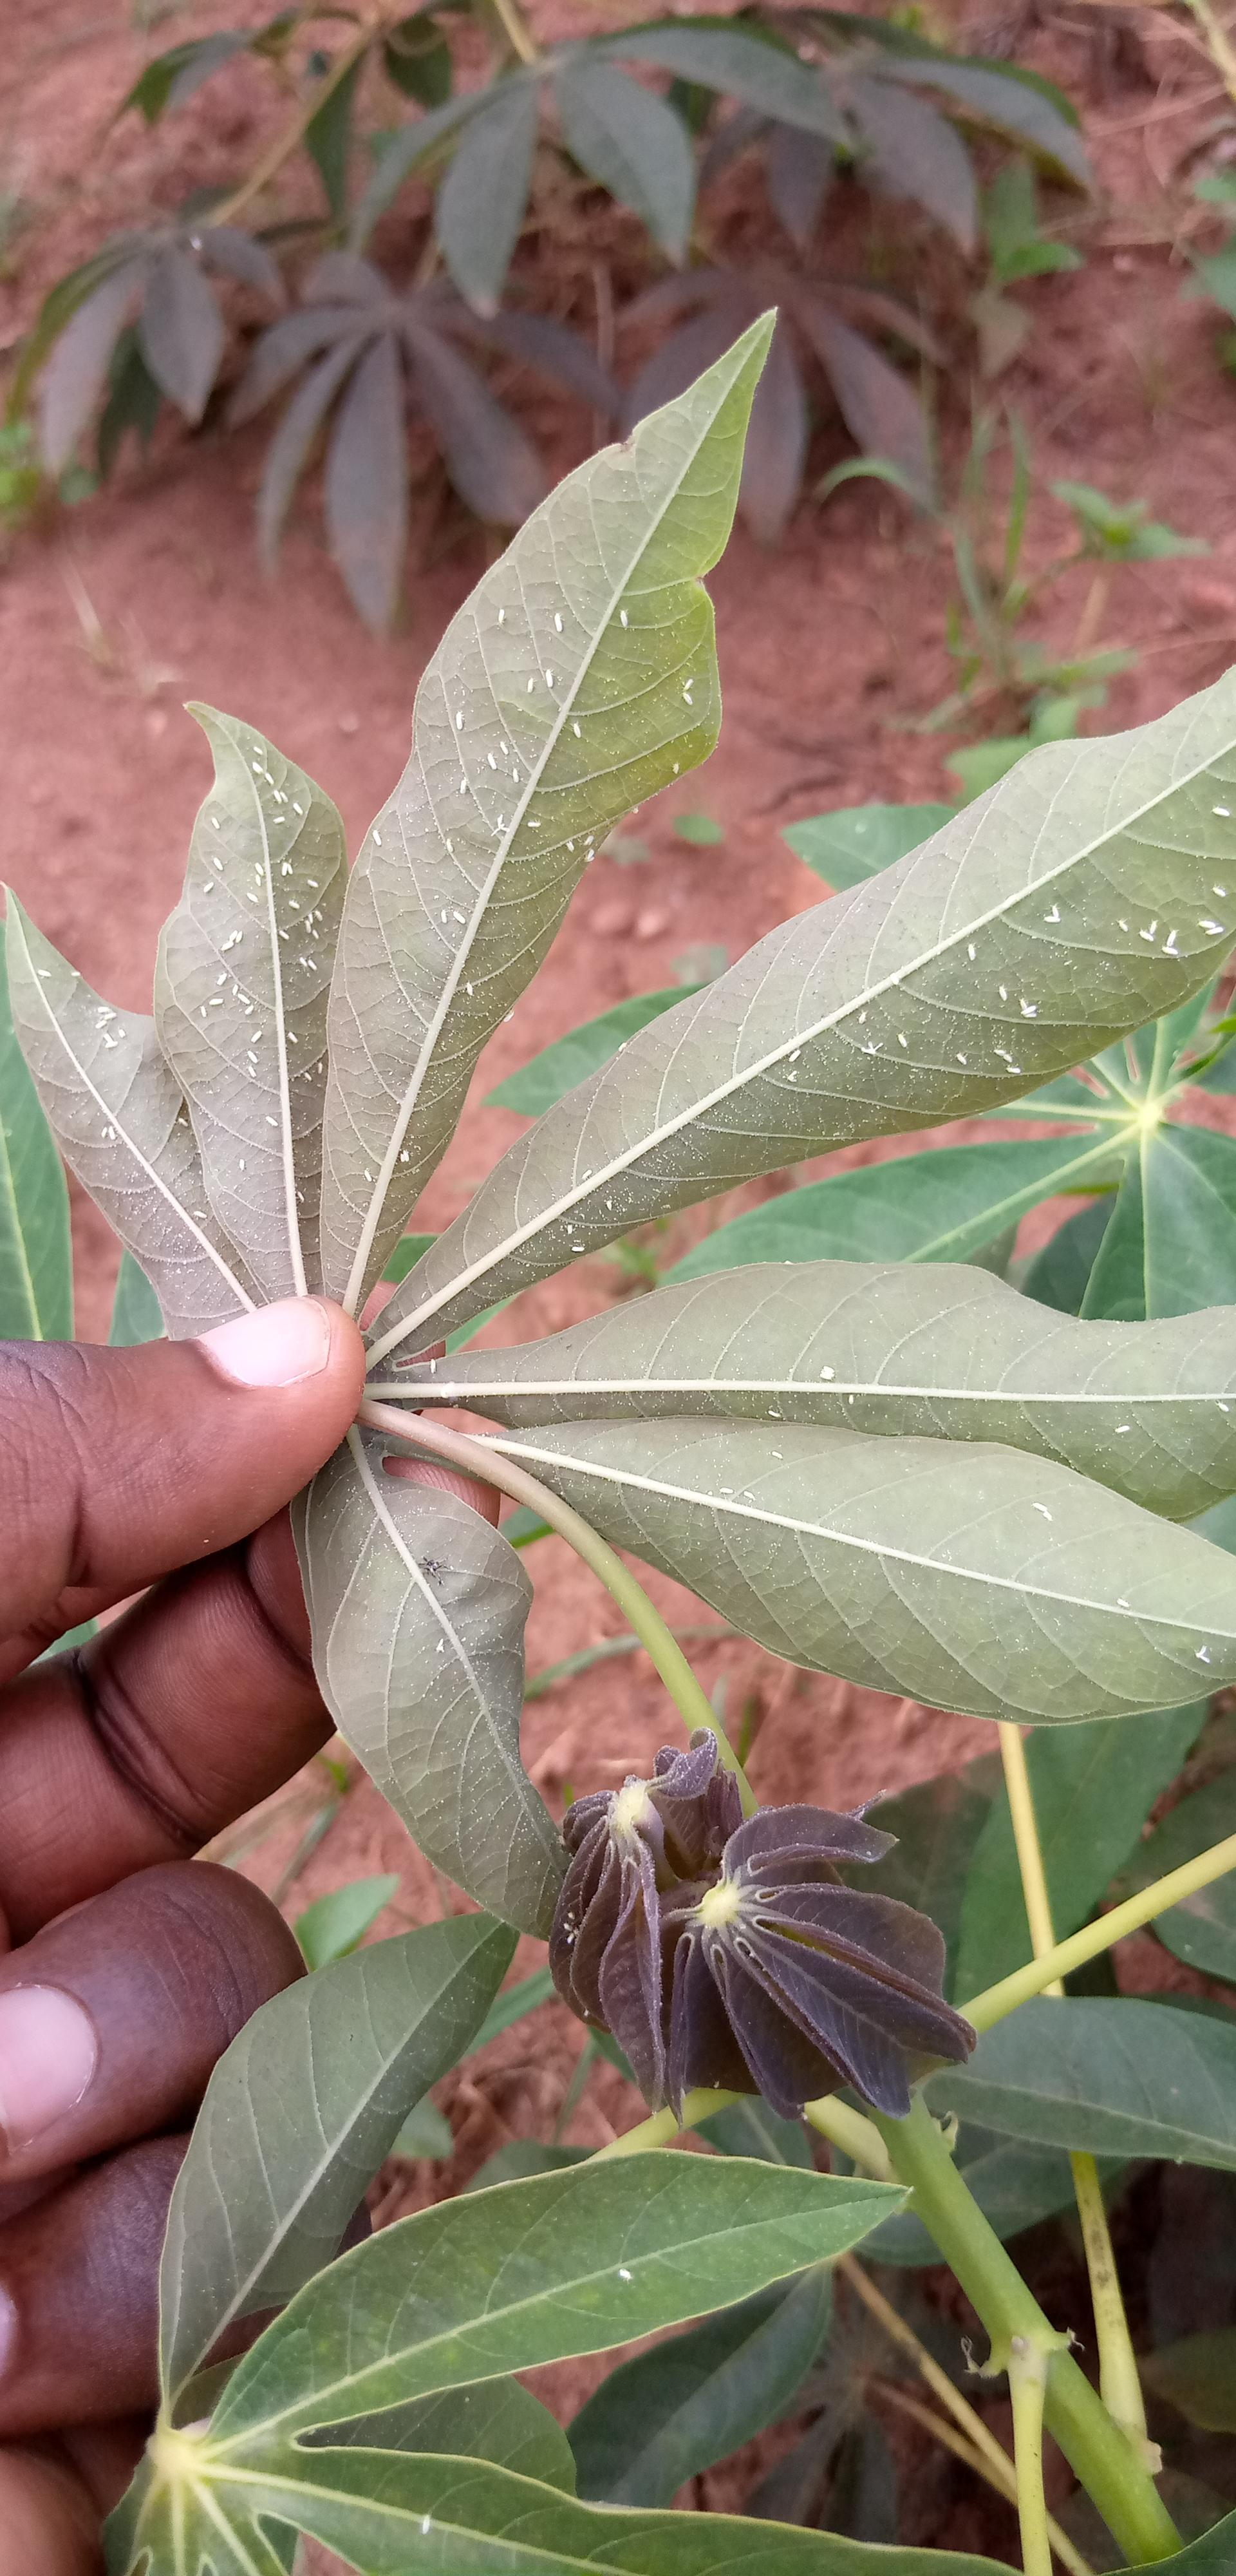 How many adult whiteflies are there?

137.